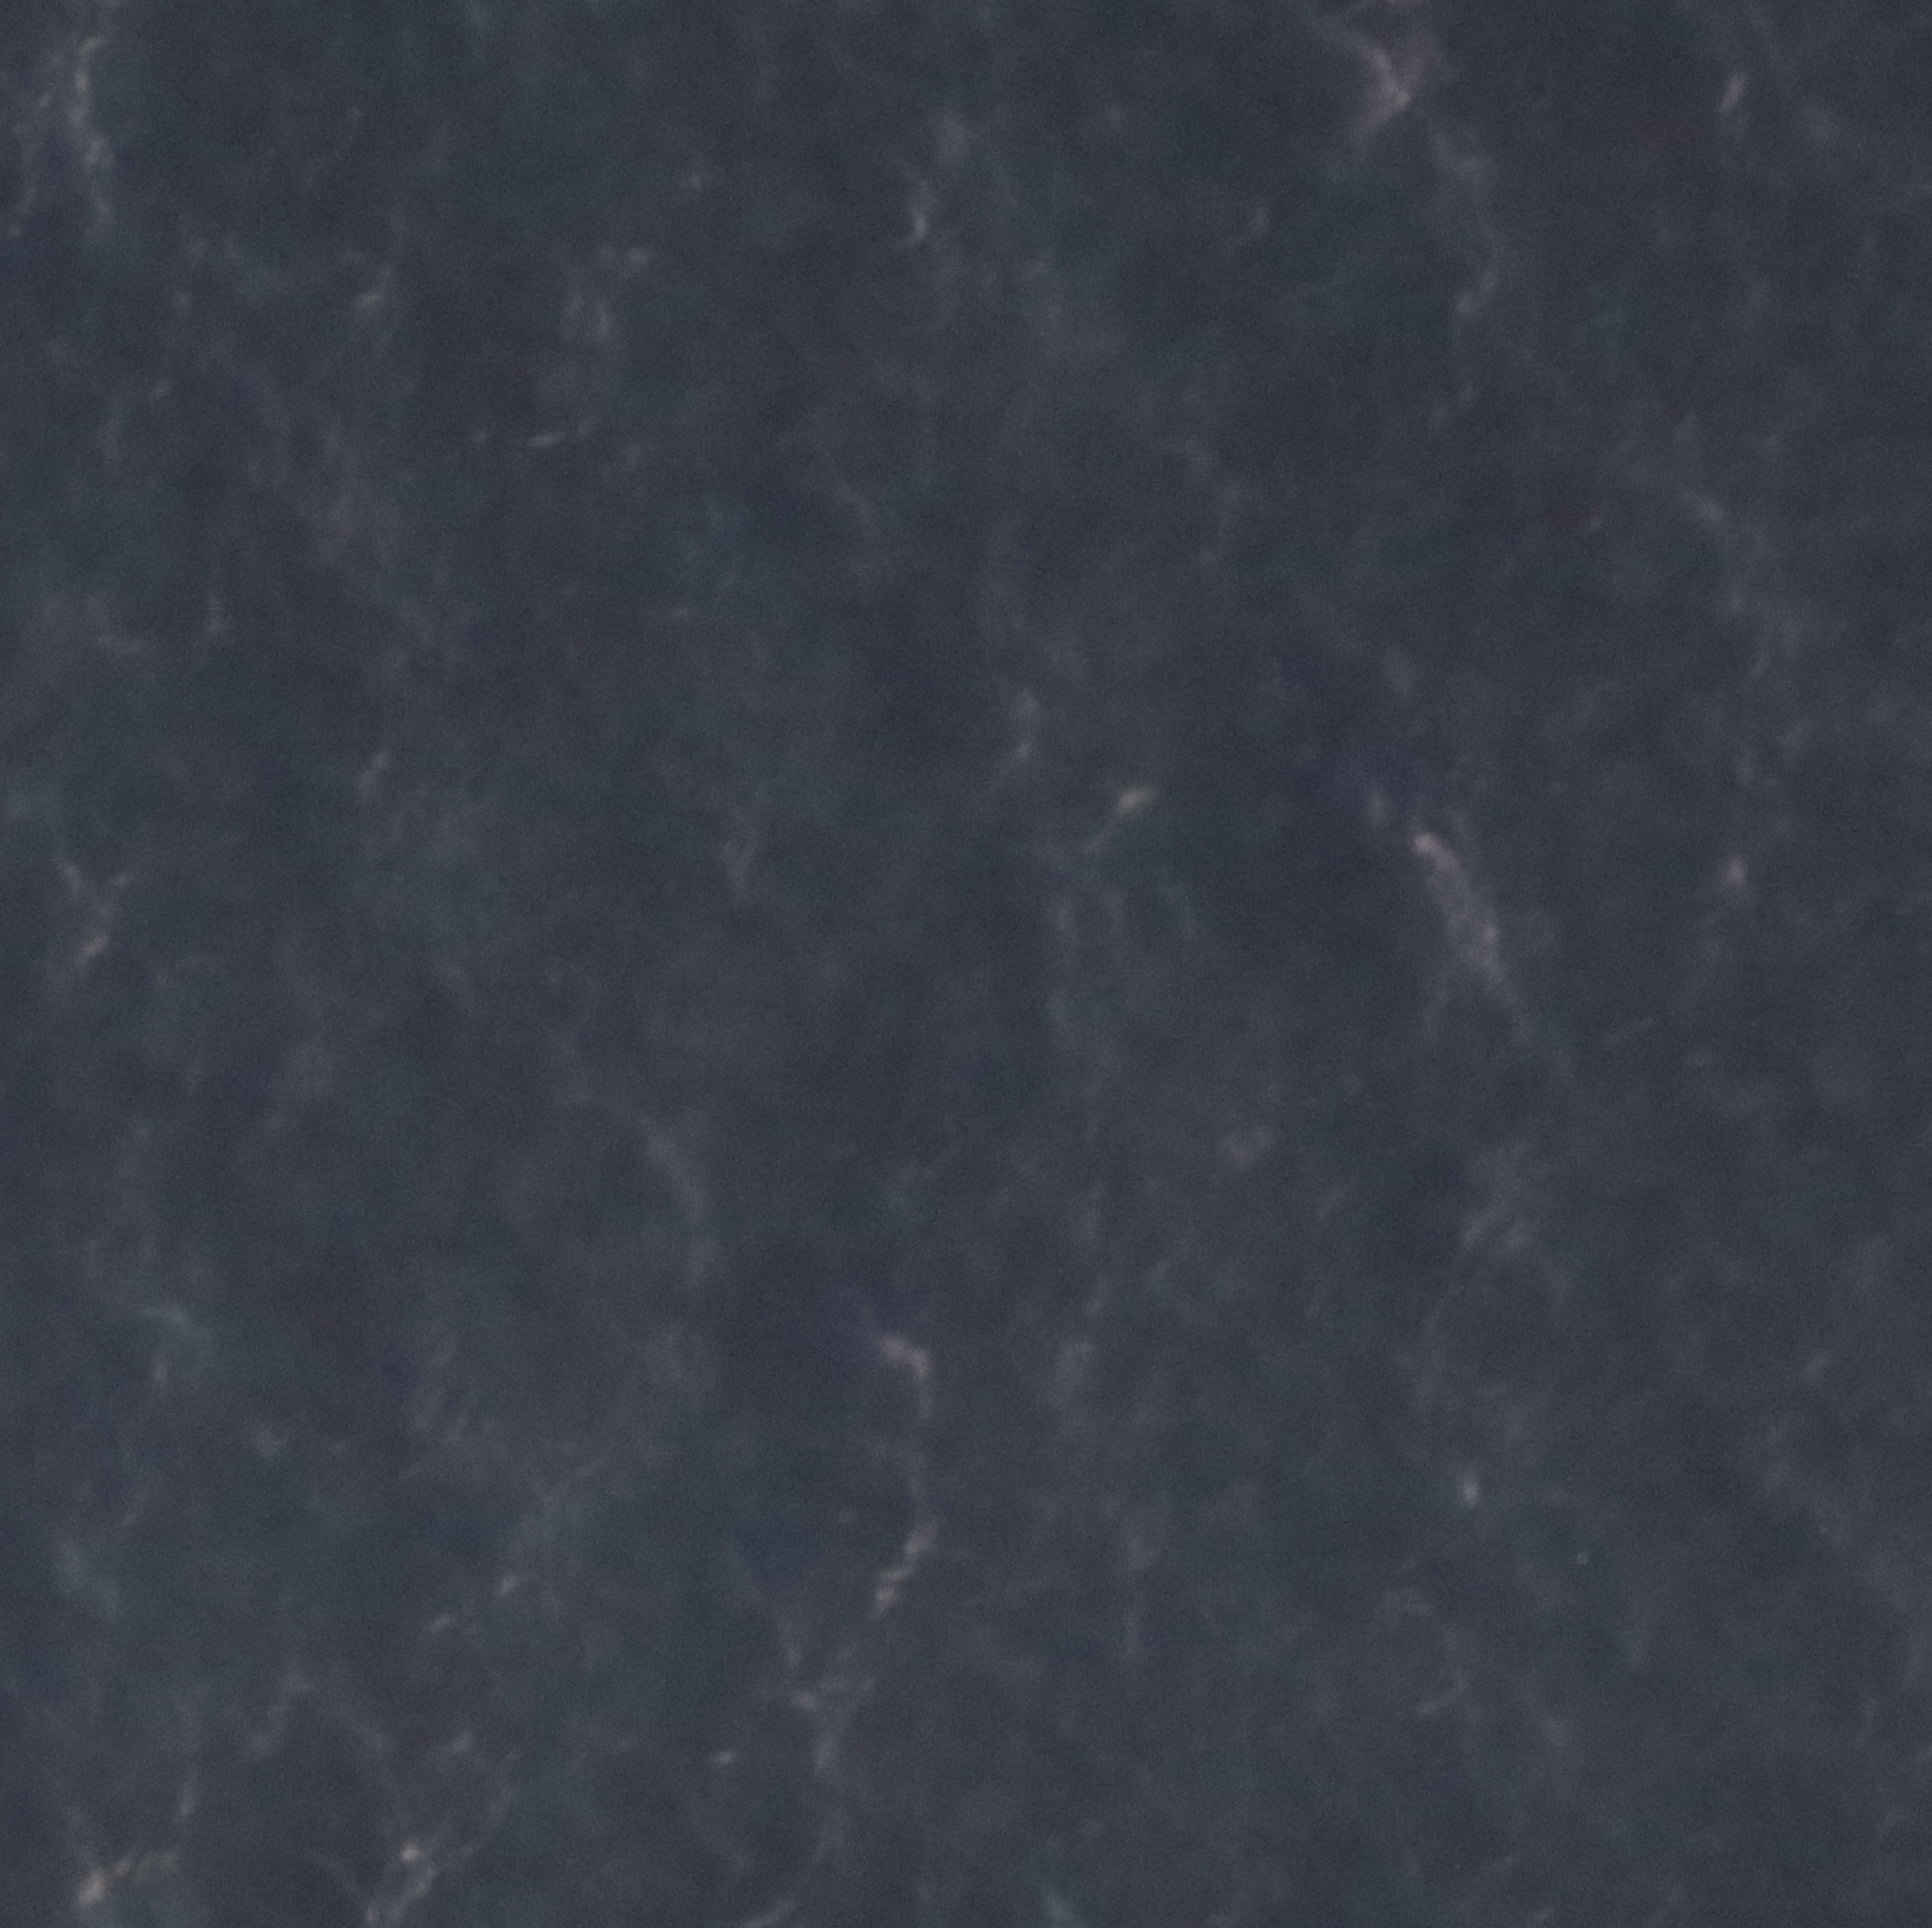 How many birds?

0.